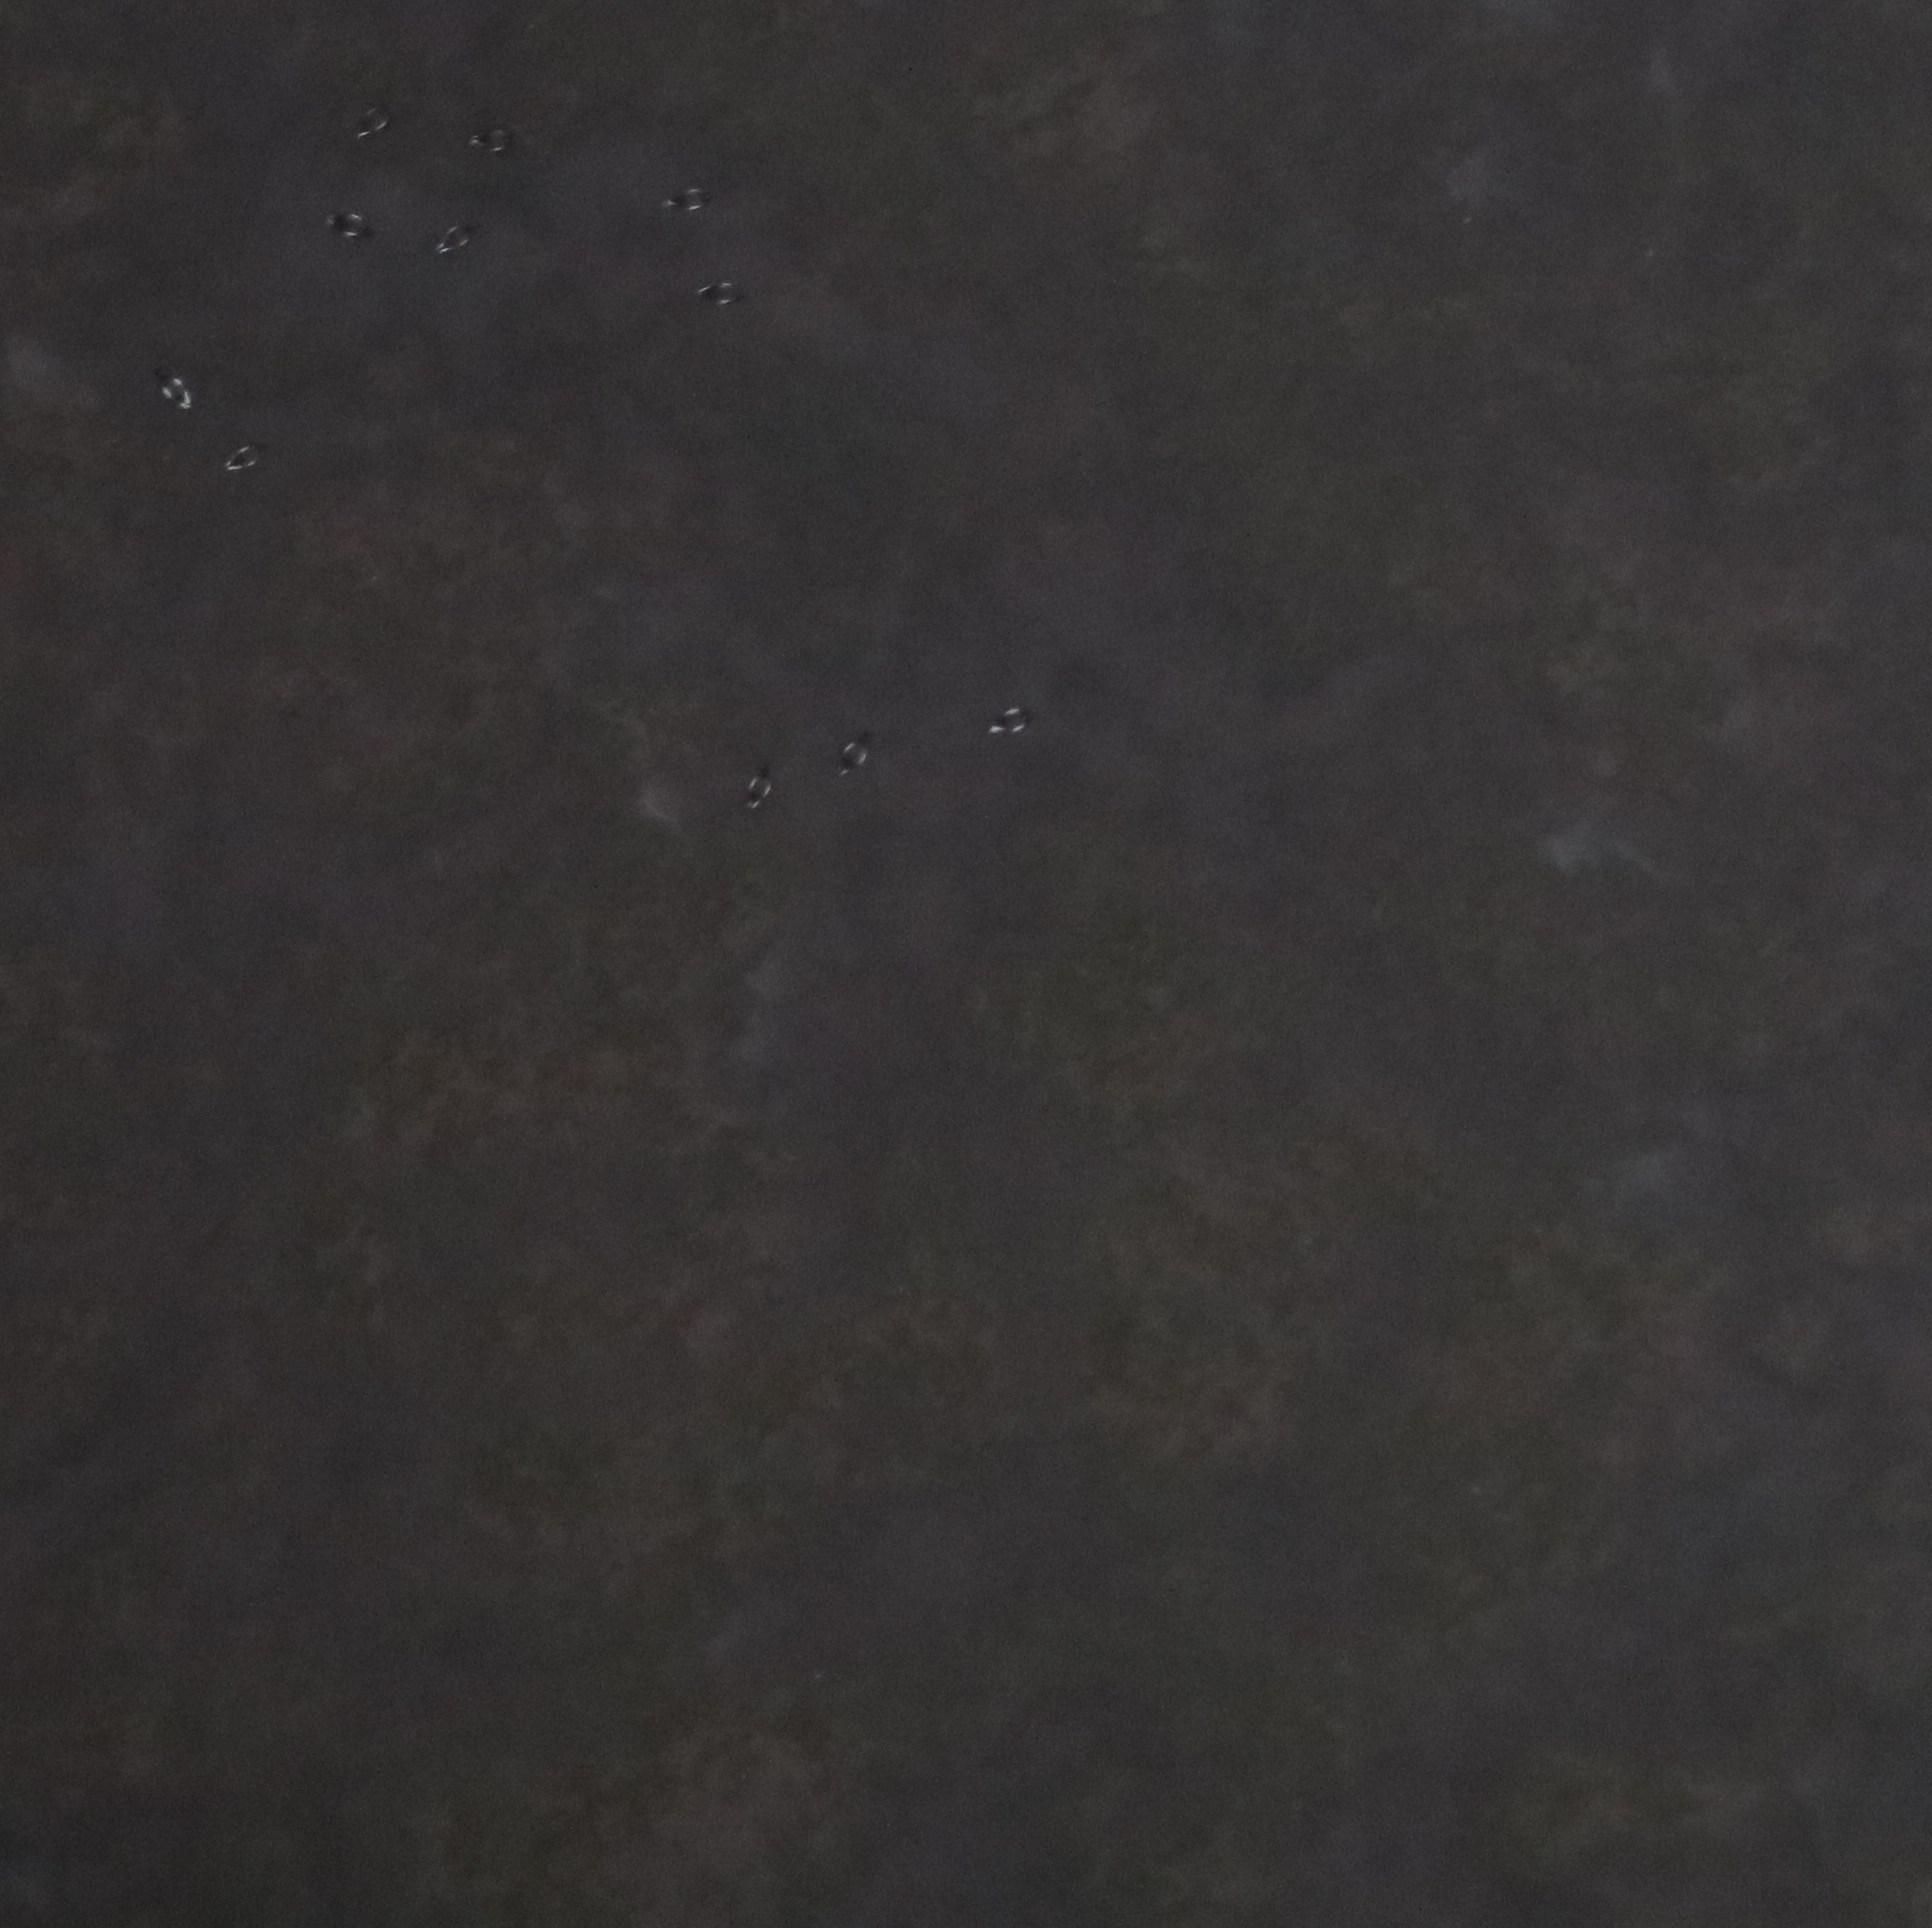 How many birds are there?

11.